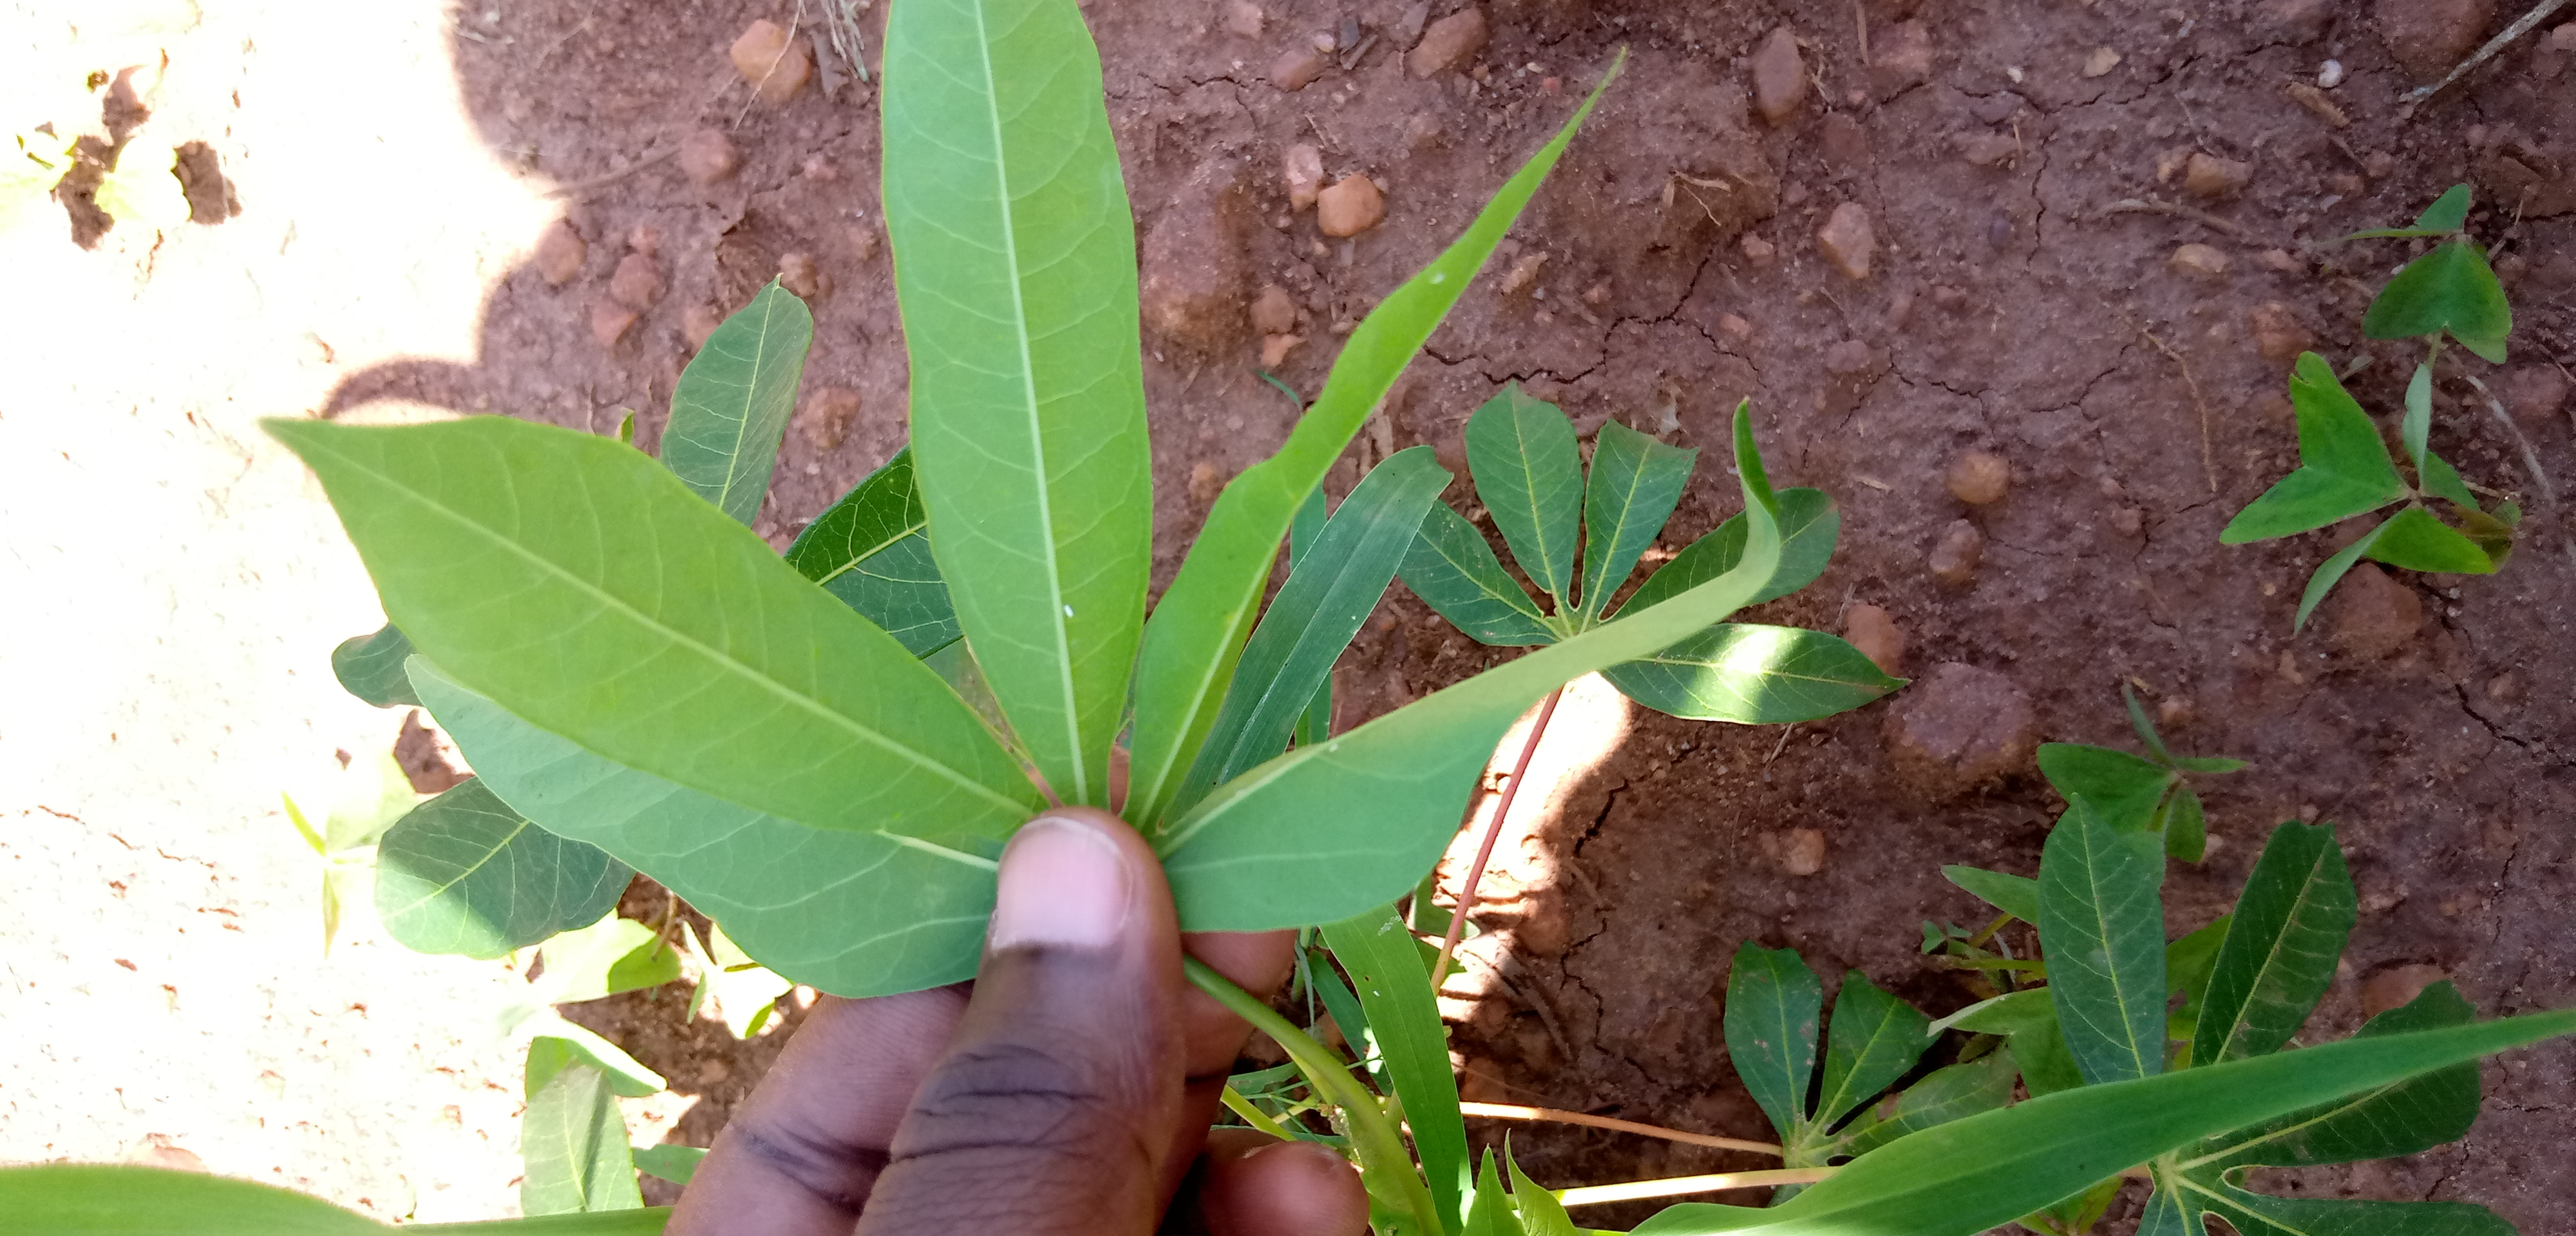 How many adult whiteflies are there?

1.